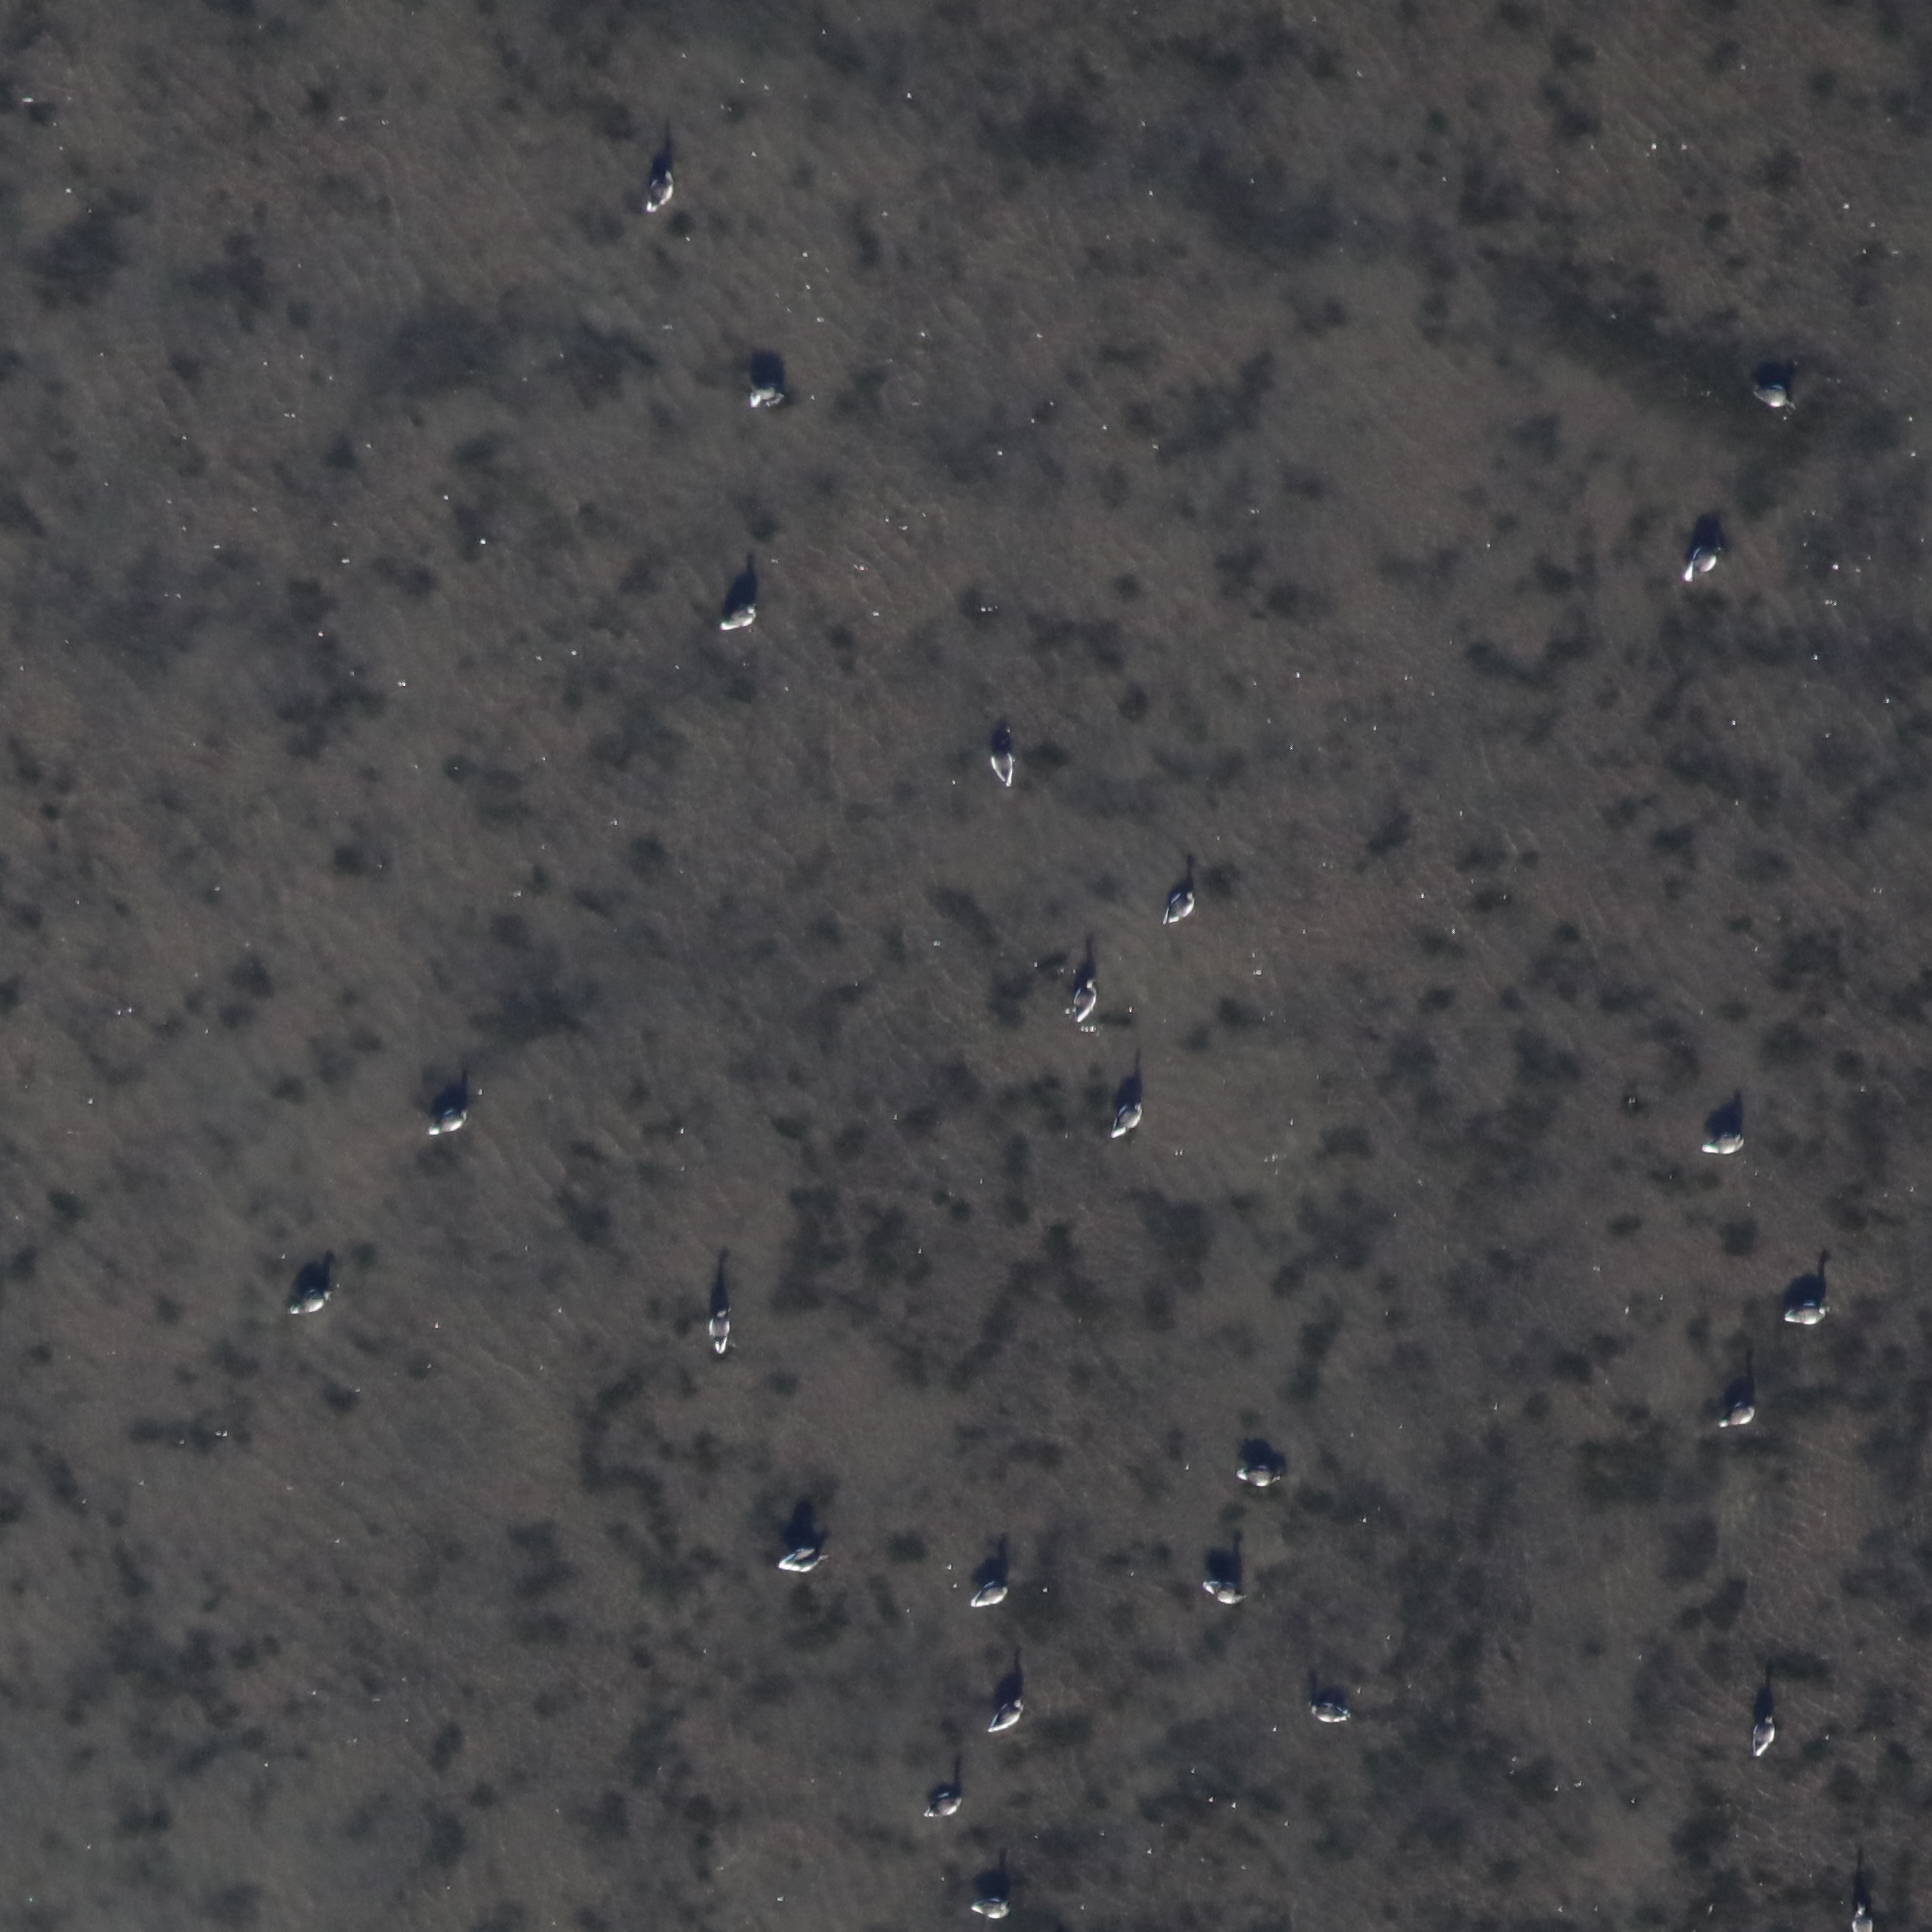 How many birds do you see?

25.